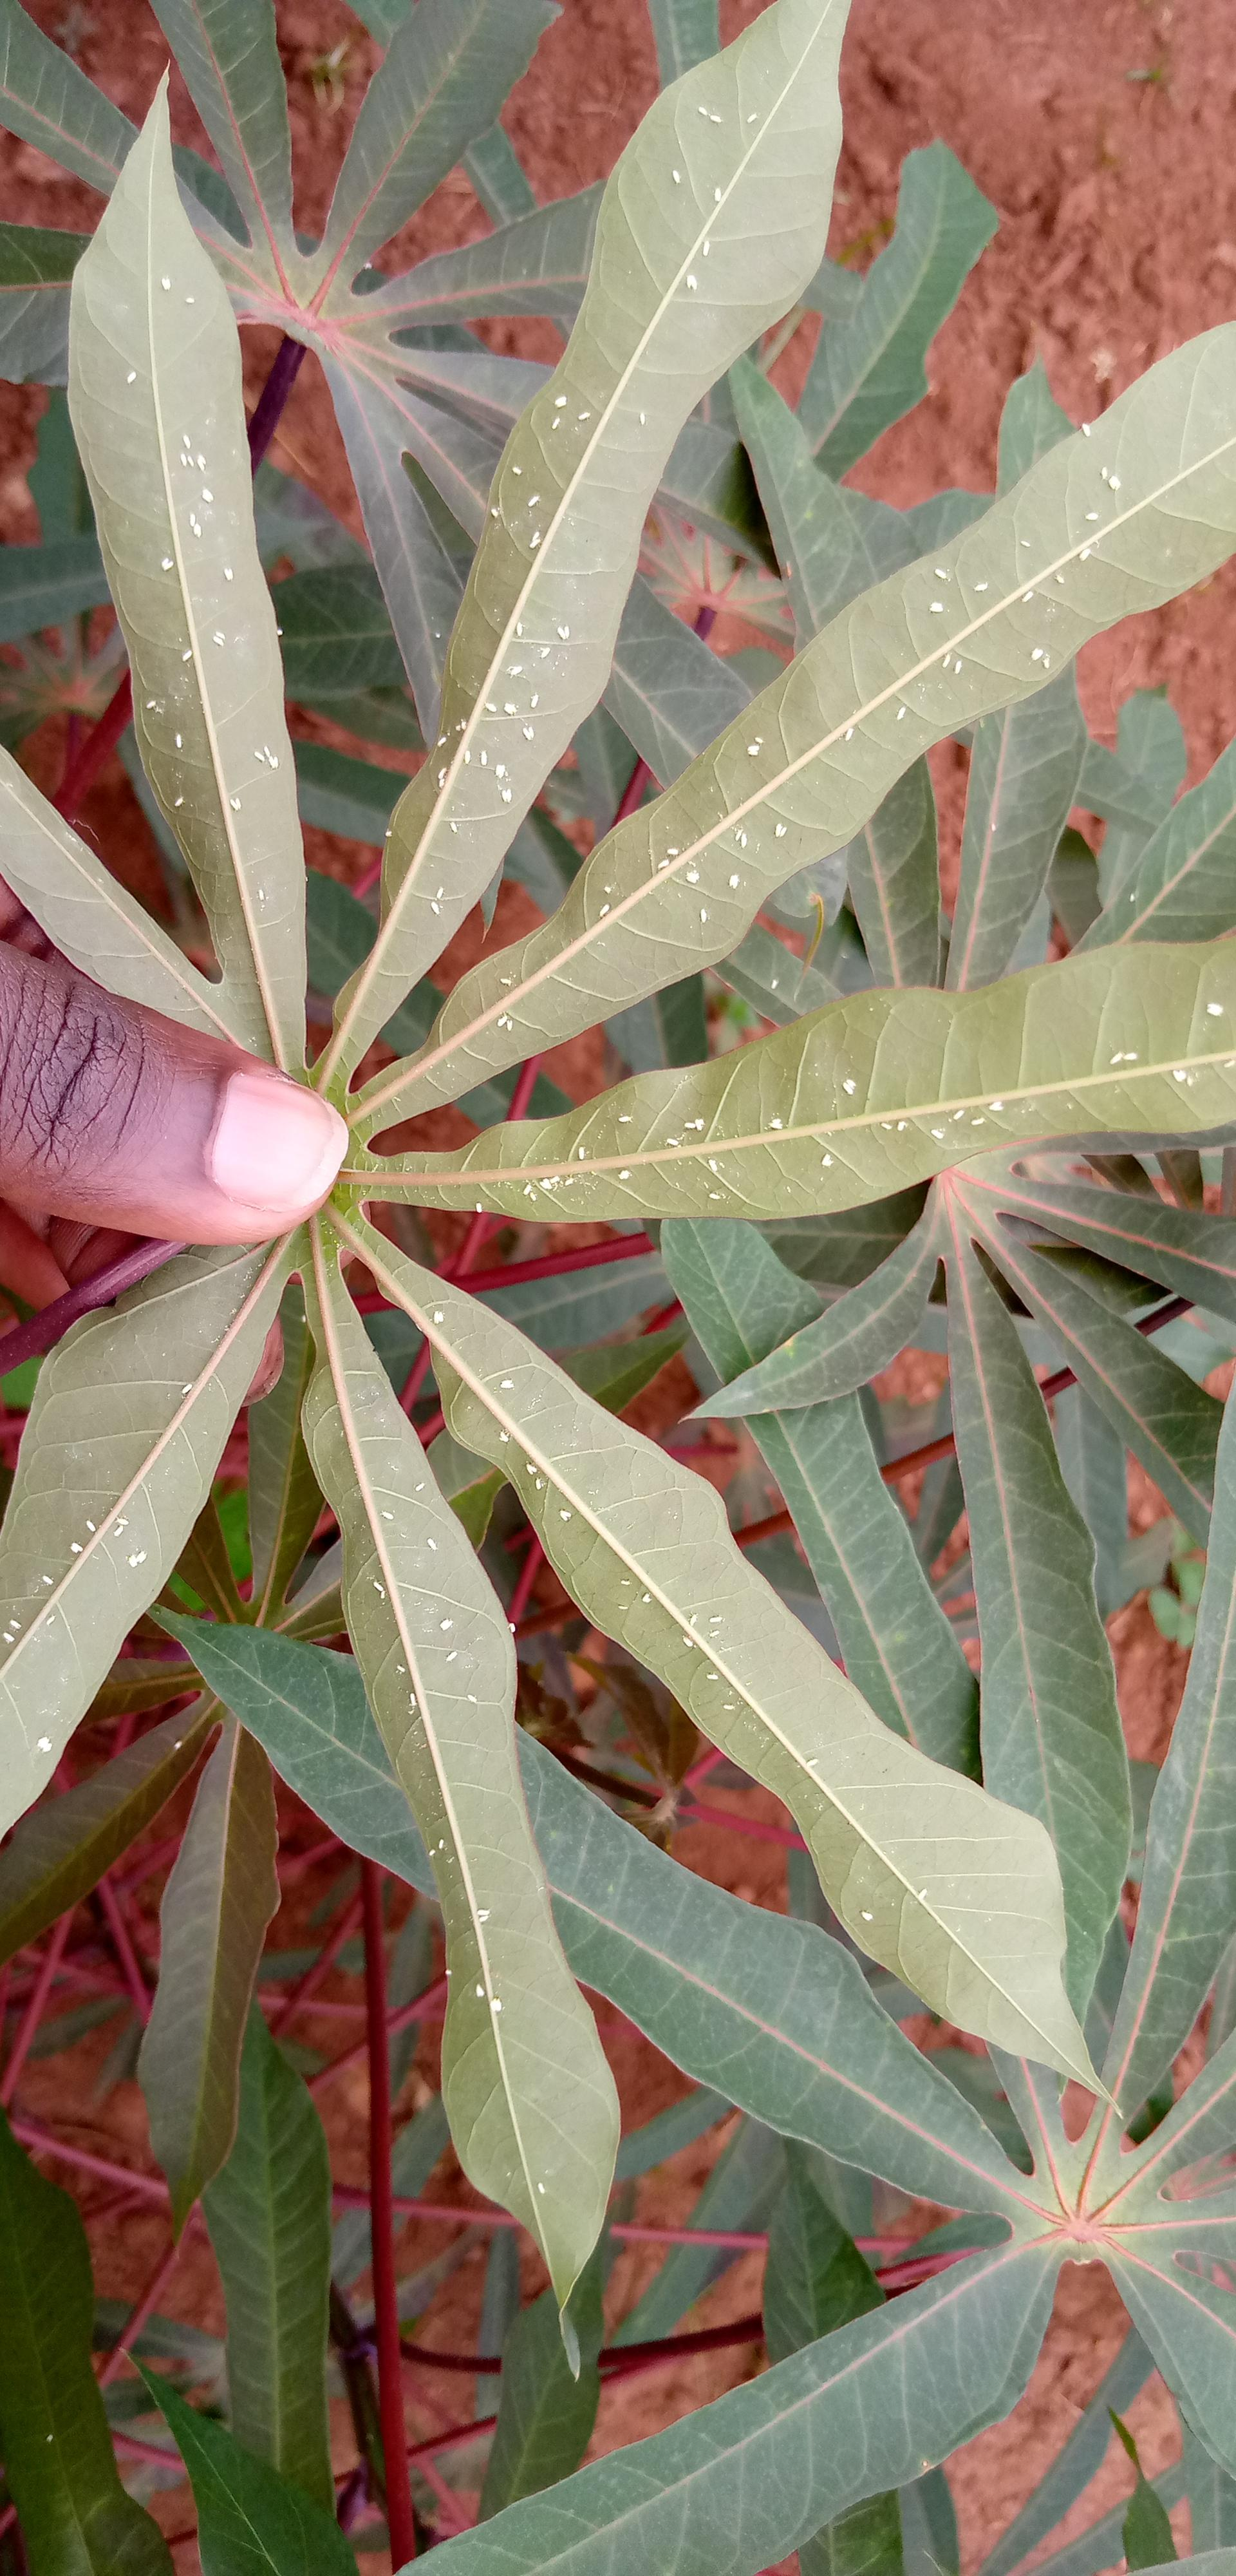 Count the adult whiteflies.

204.